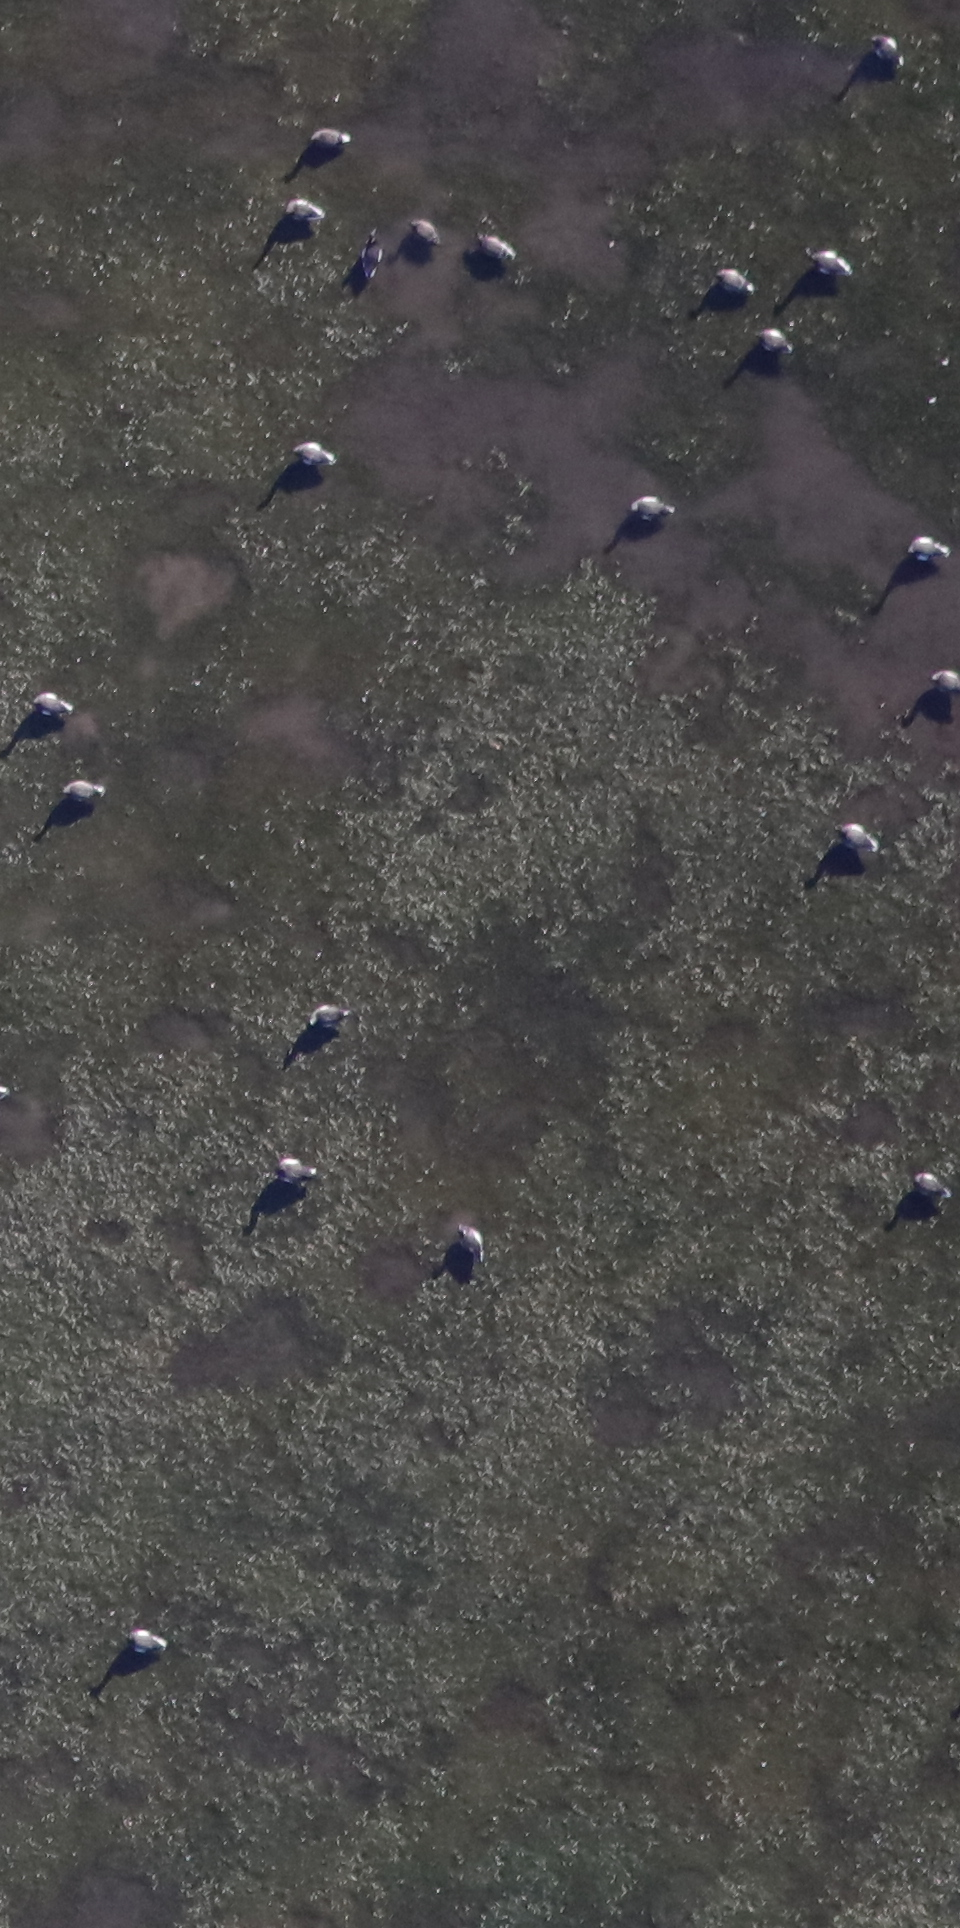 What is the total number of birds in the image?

21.